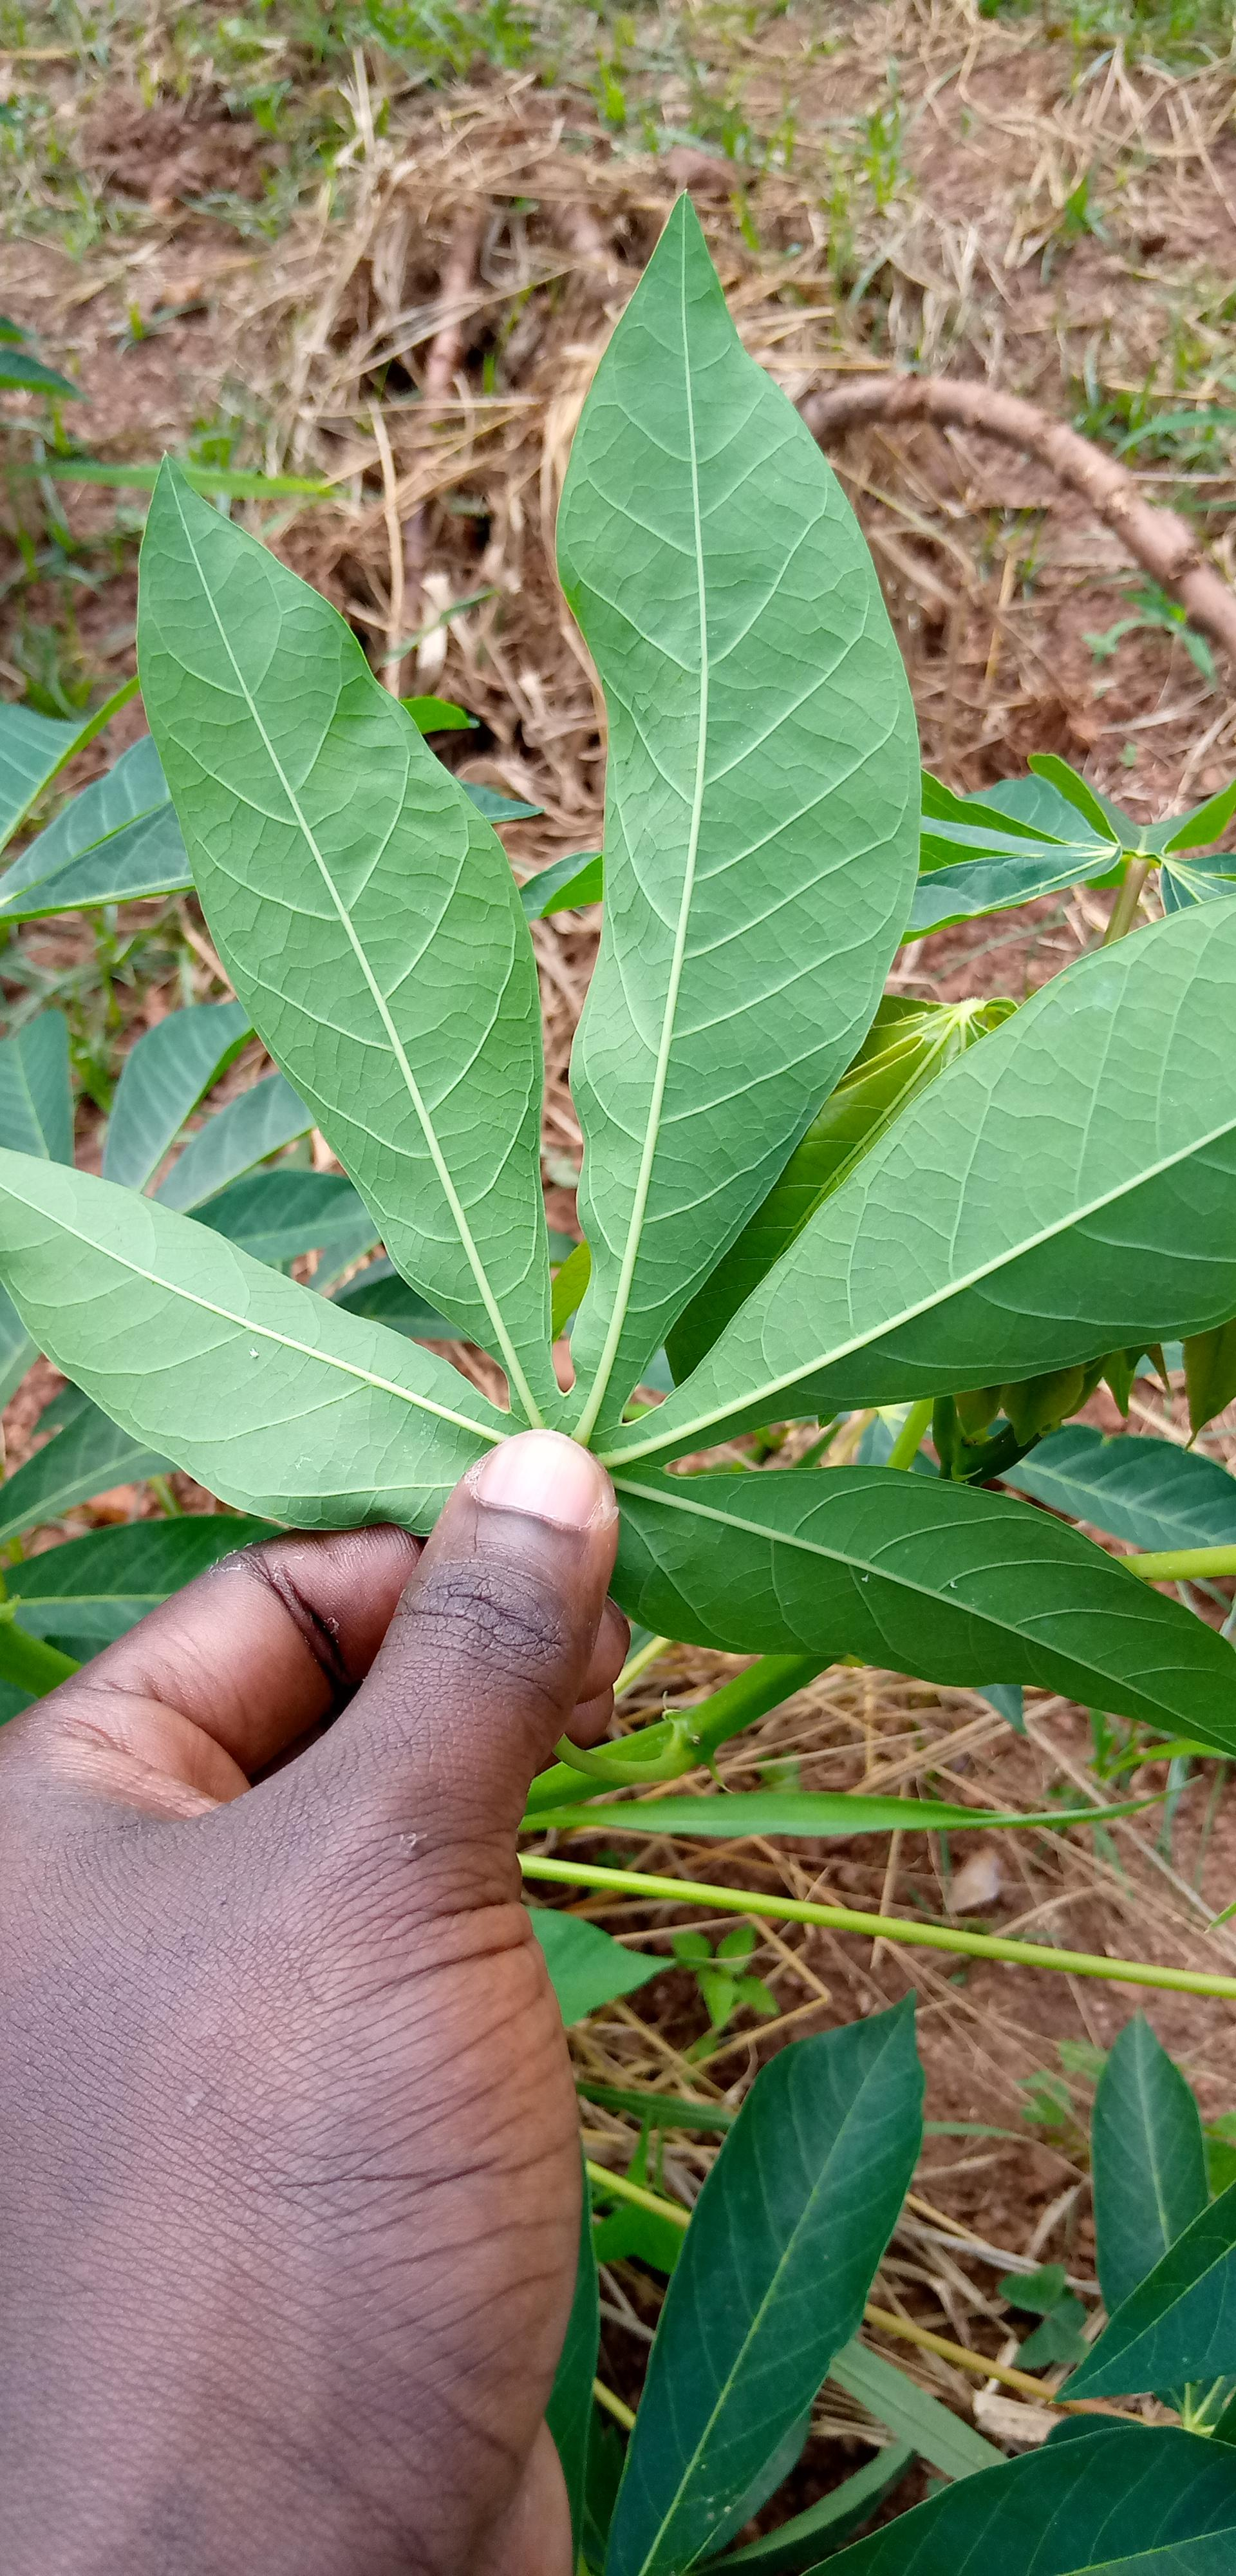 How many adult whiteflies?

3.